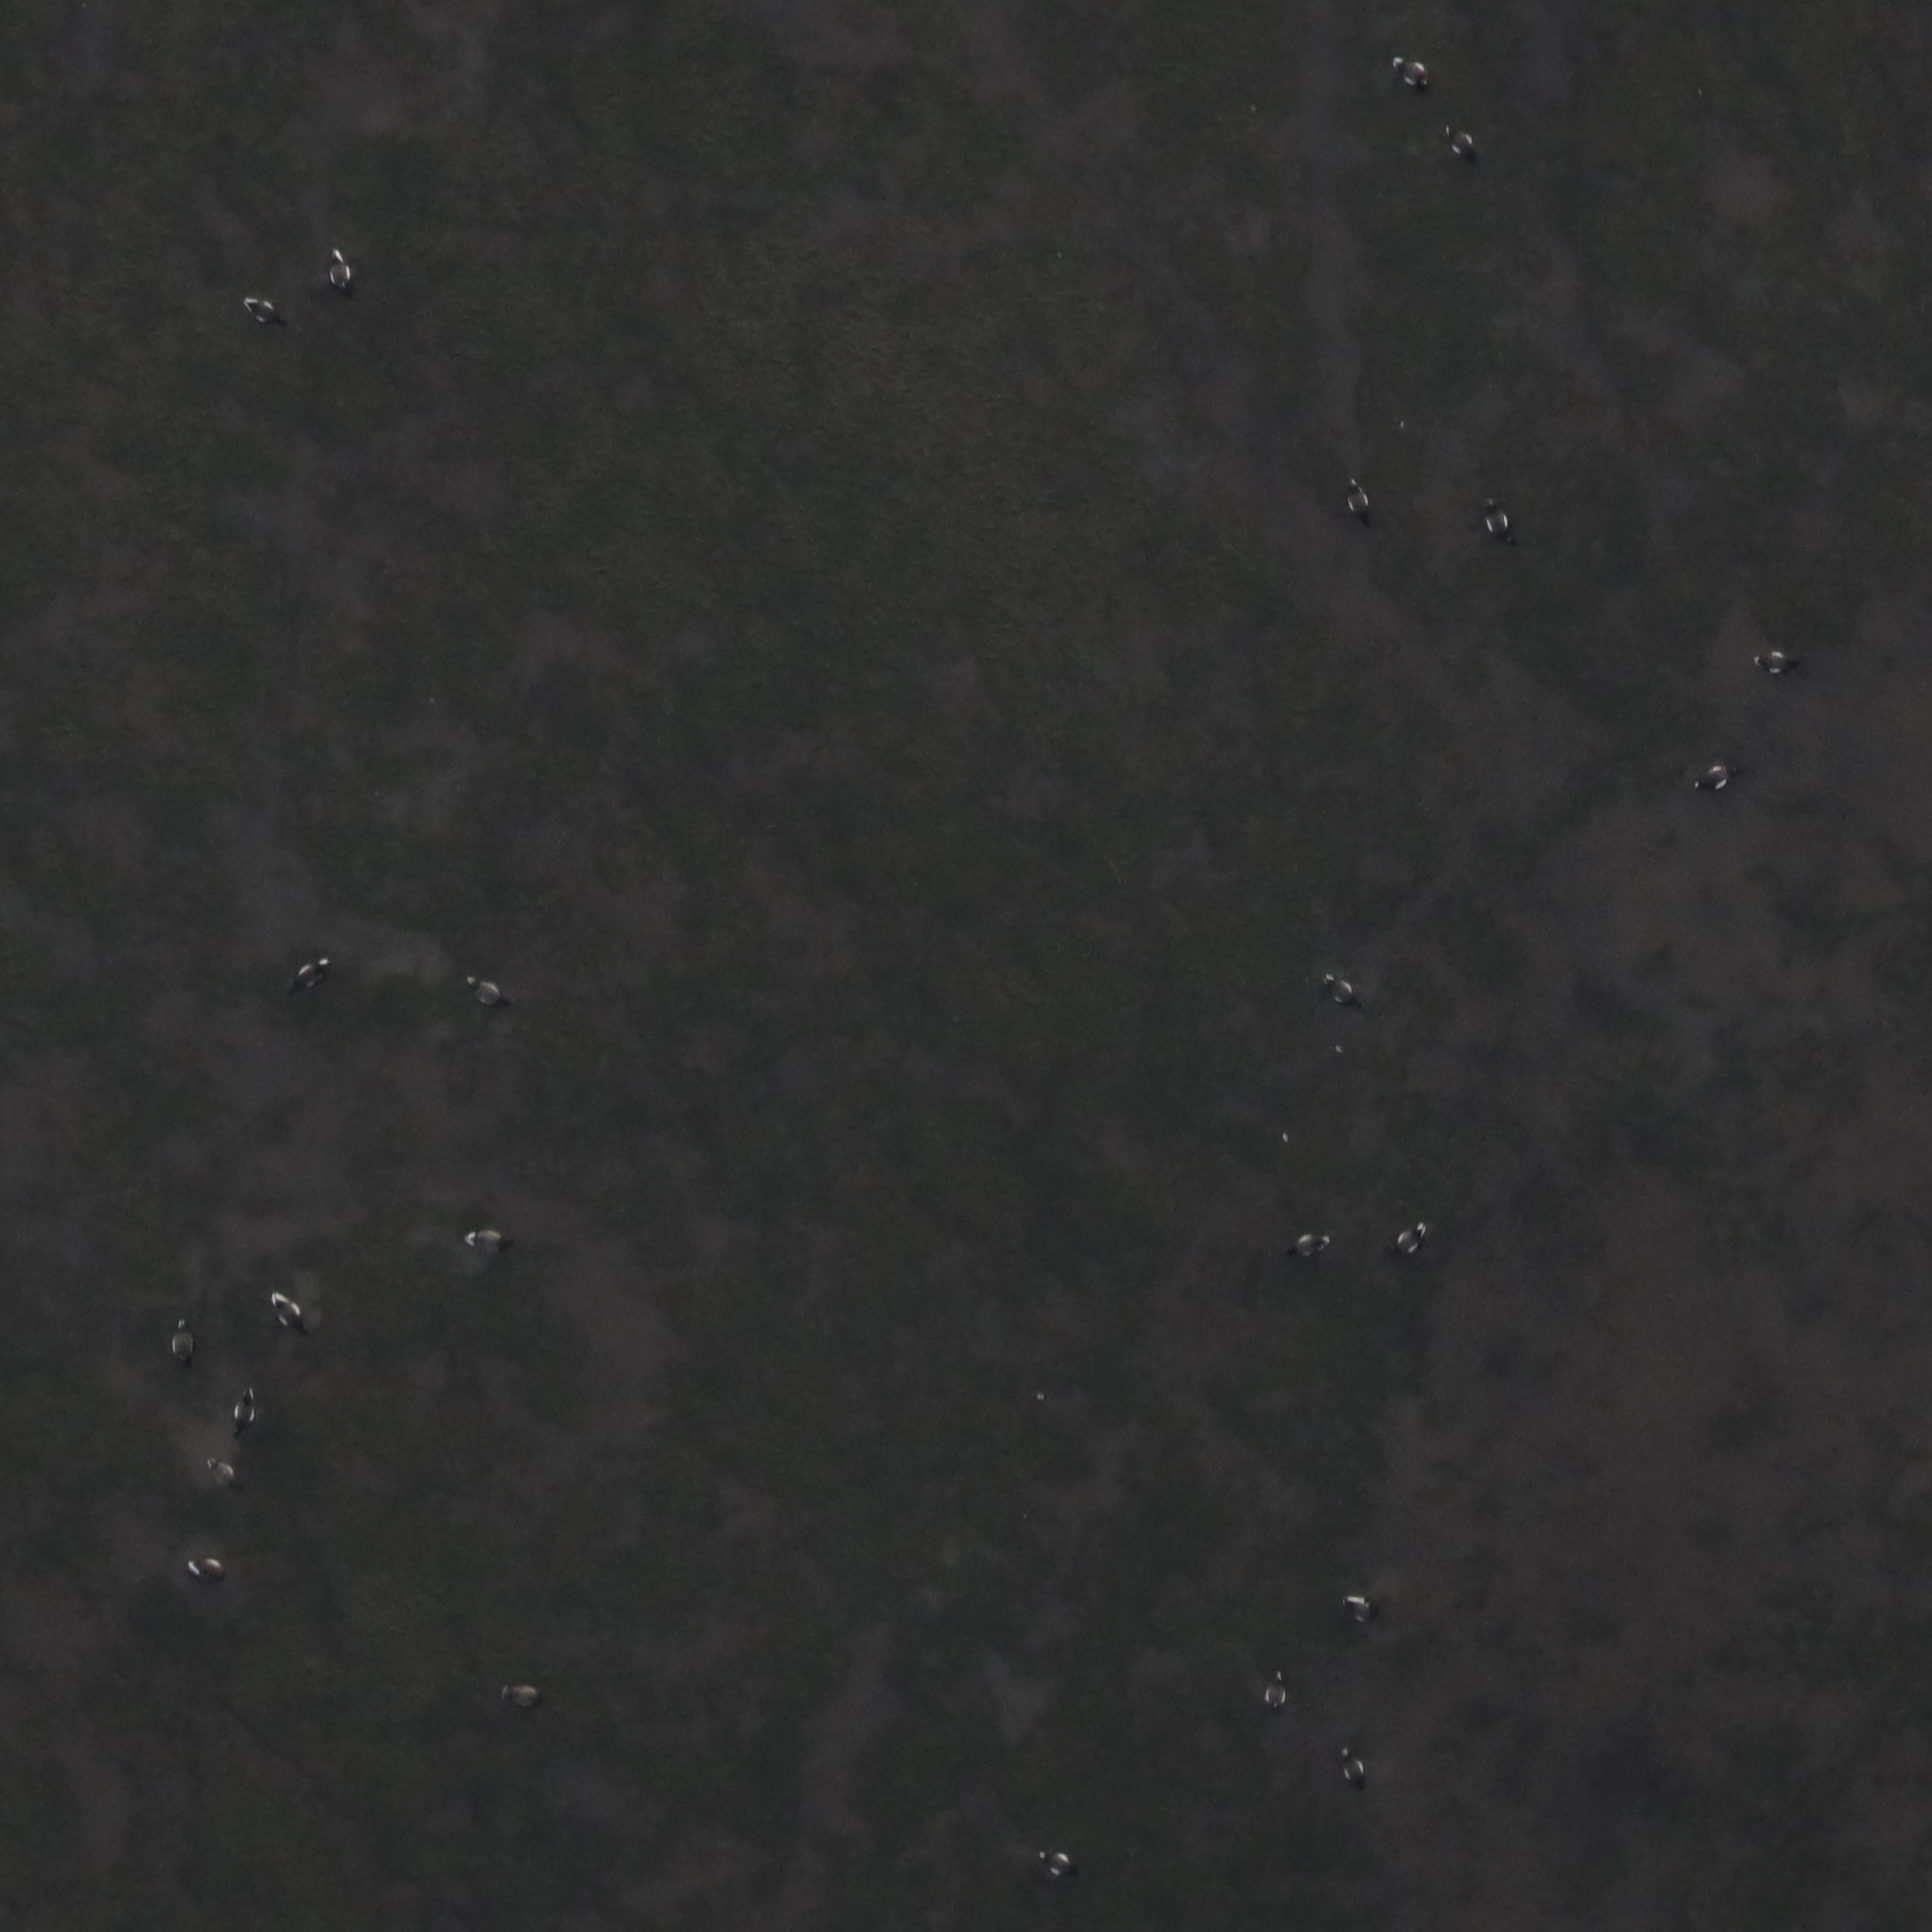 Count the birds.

24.